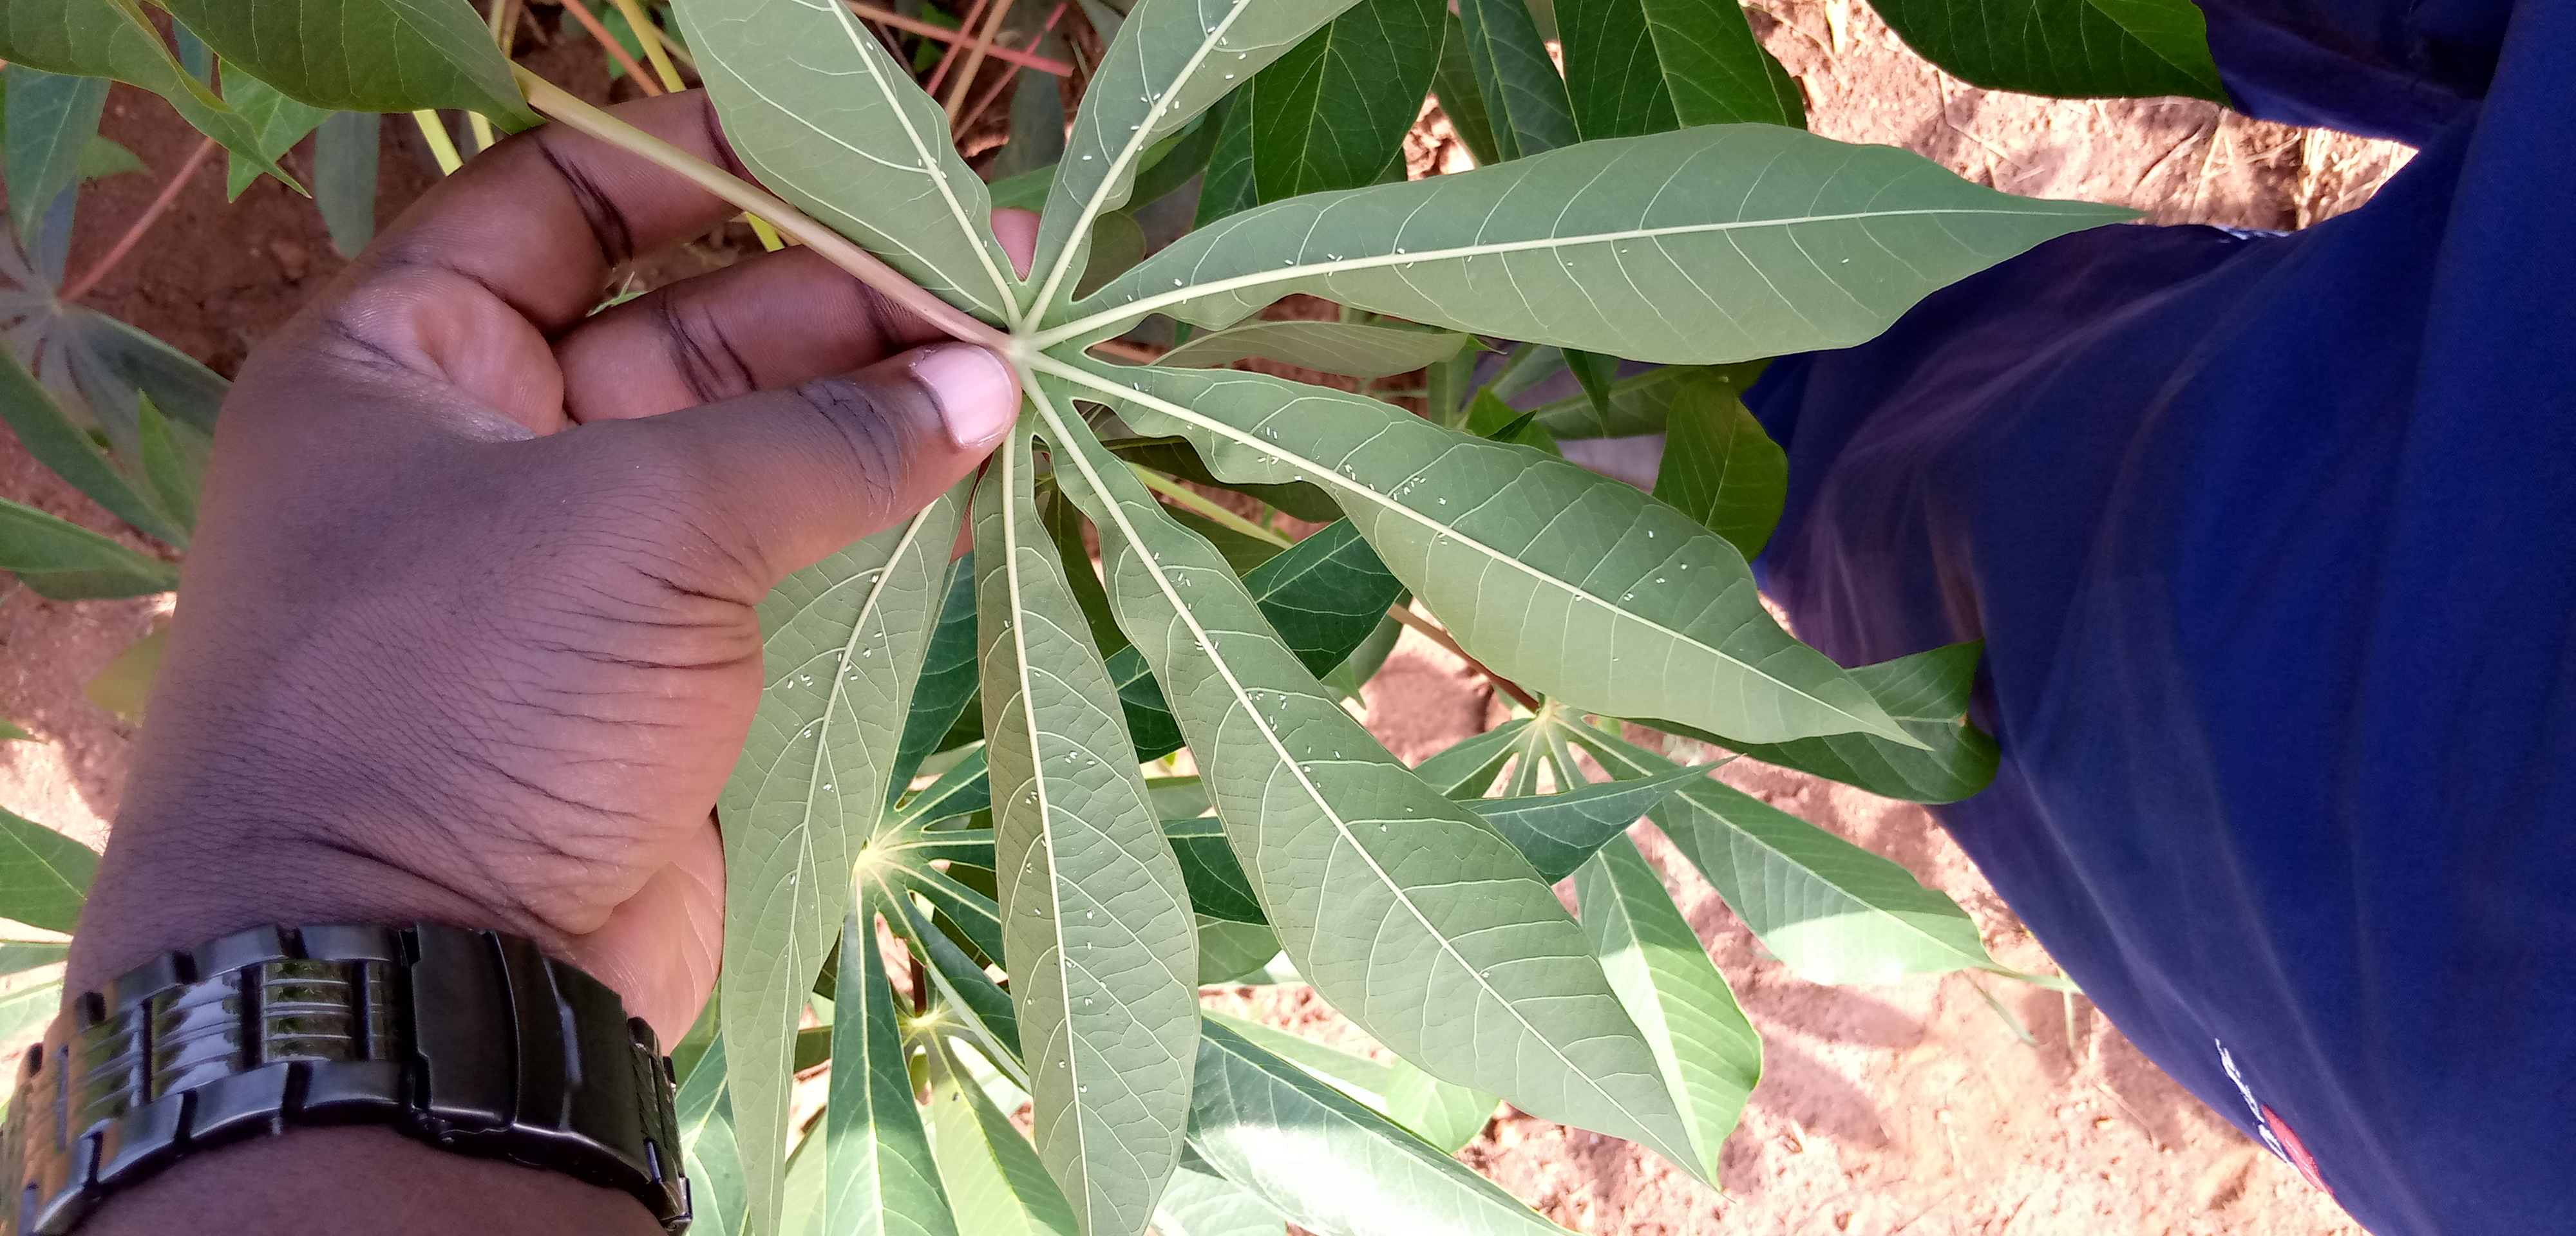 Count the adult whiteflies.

122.